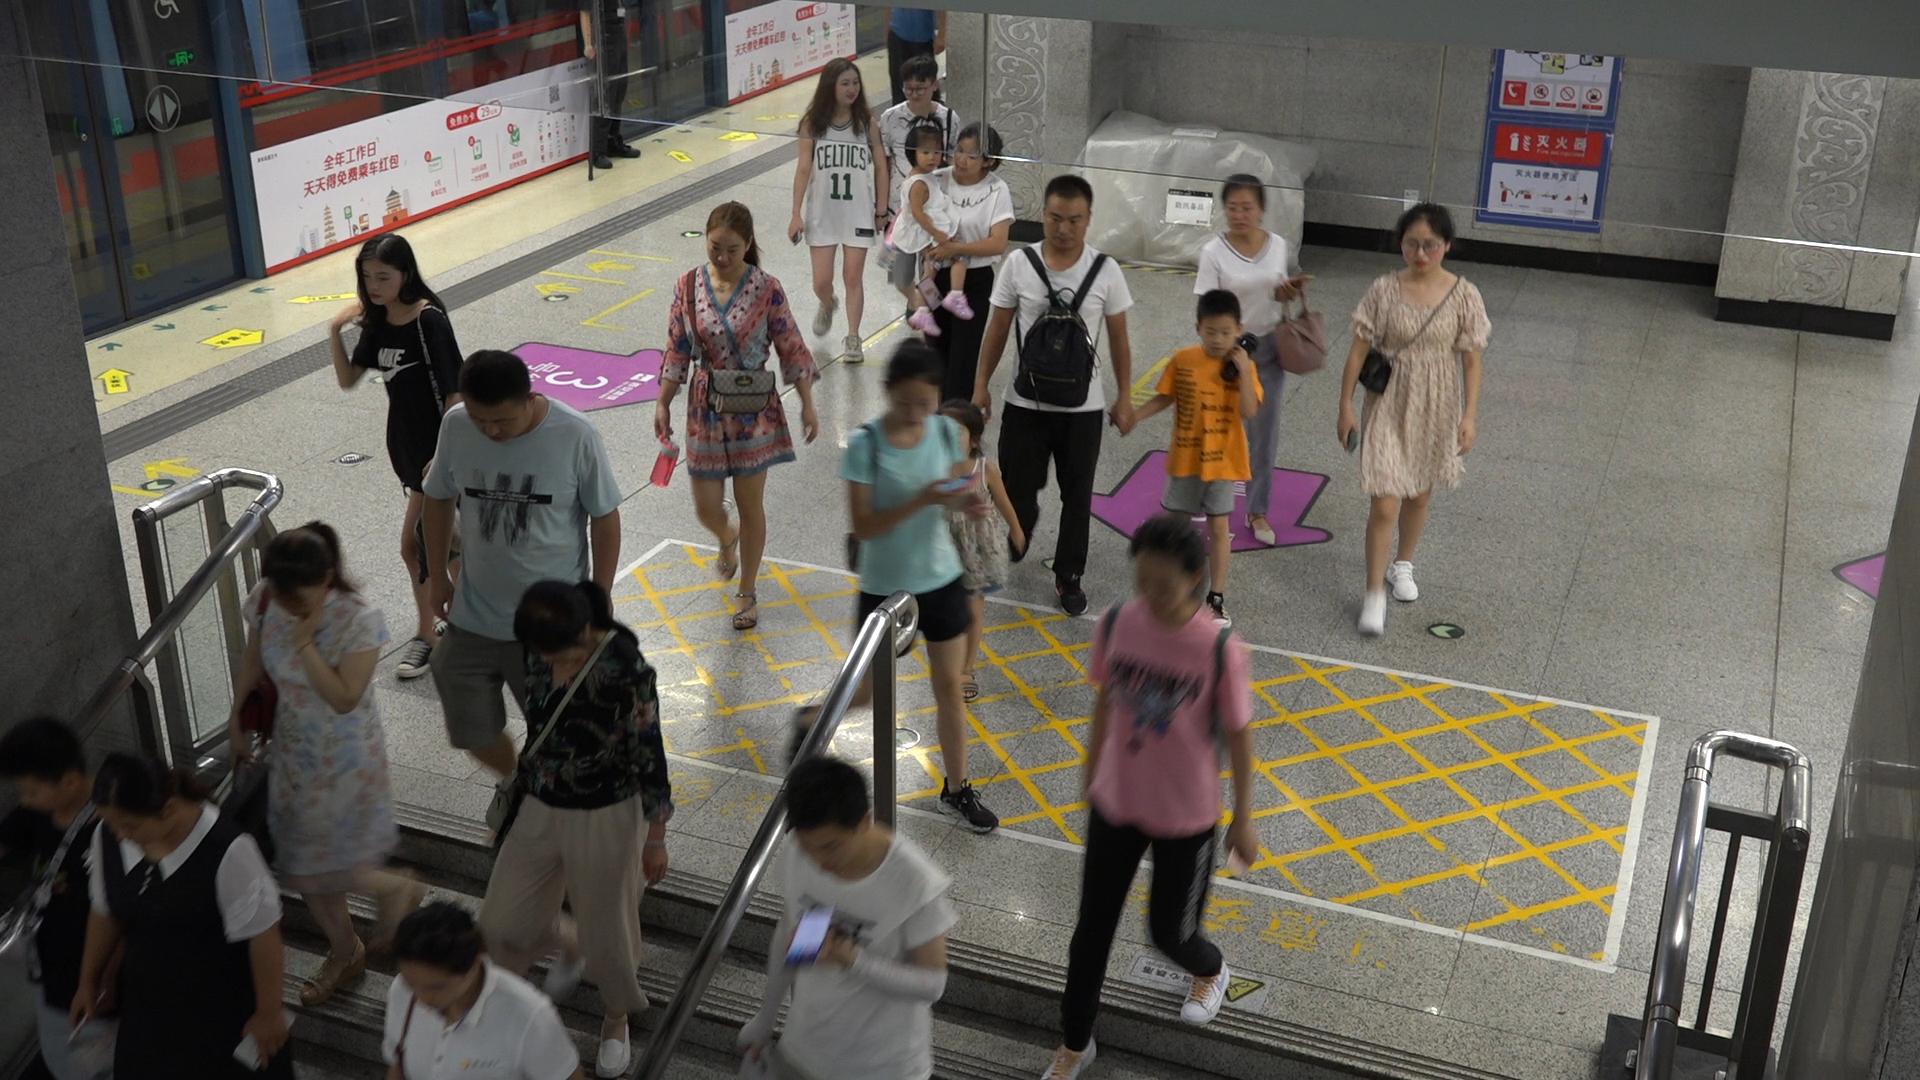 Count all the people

20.